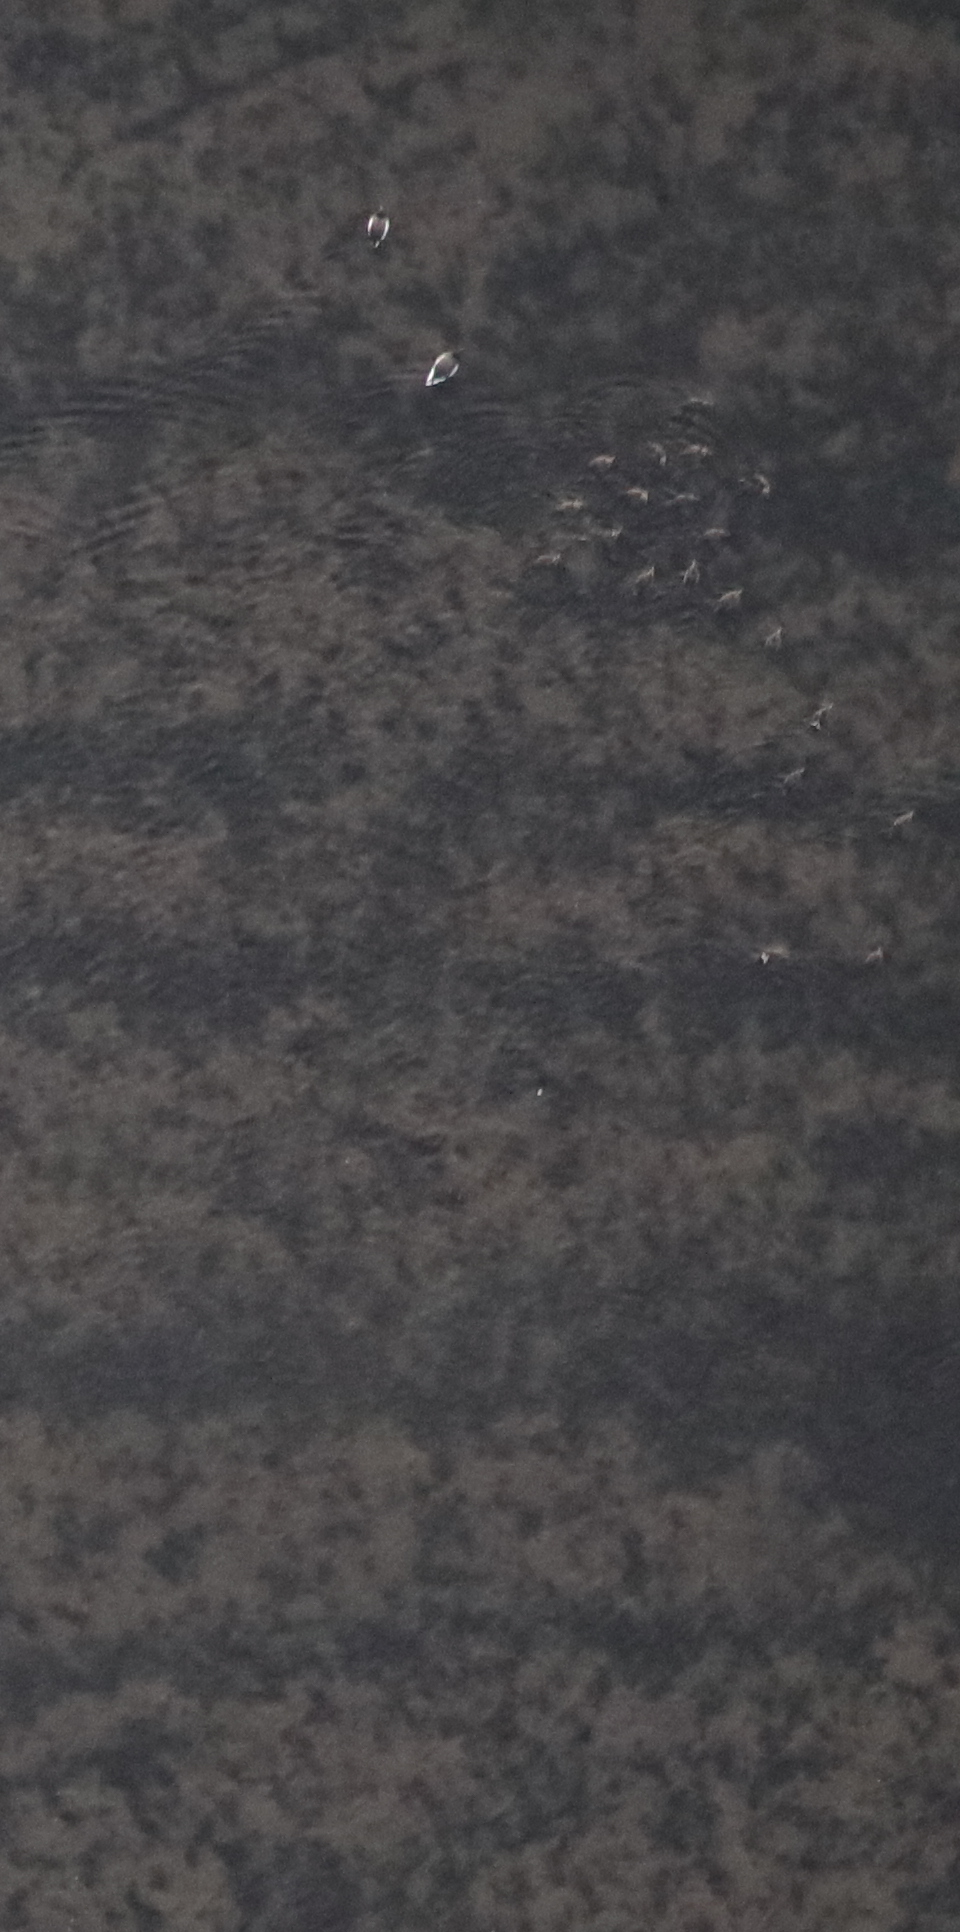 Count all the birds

22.